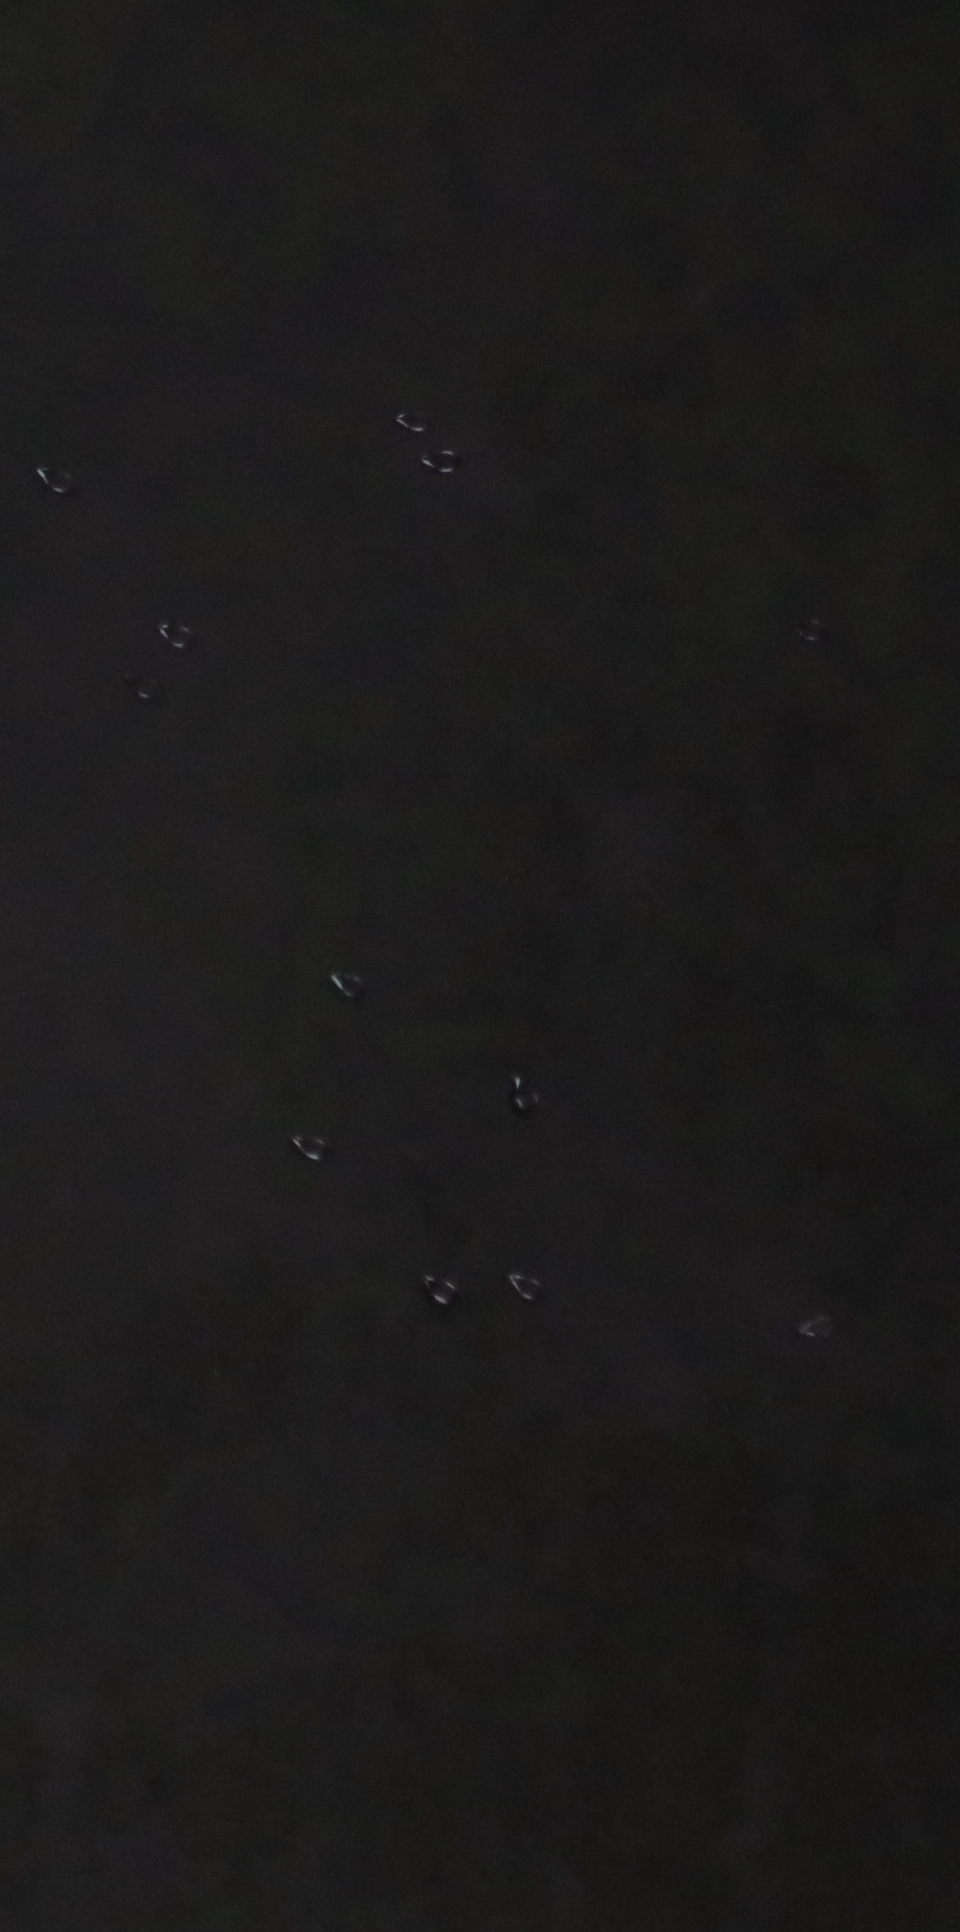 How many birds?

12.